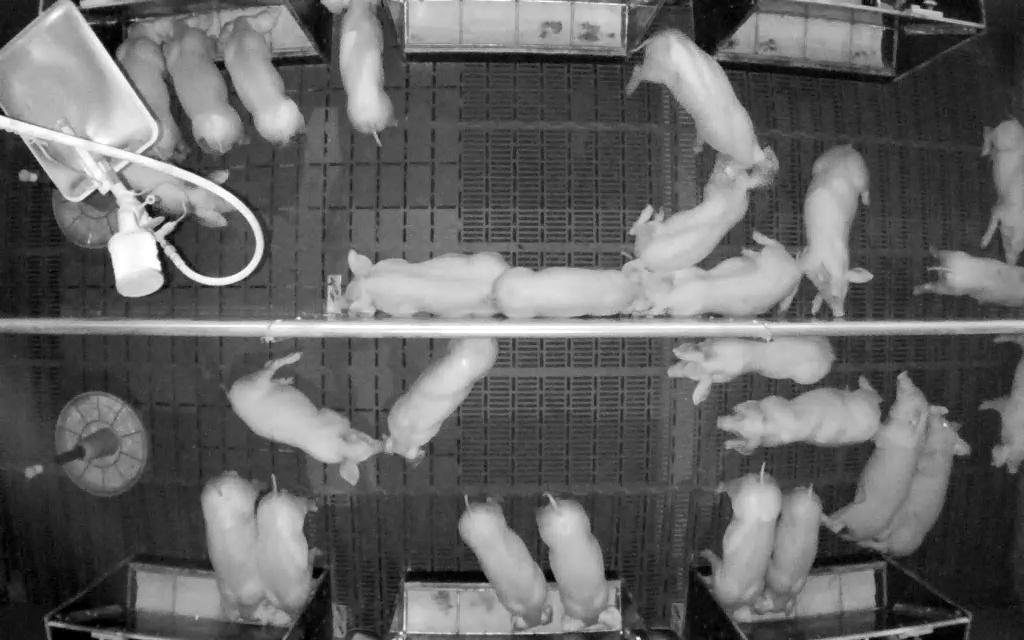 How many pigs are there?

26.